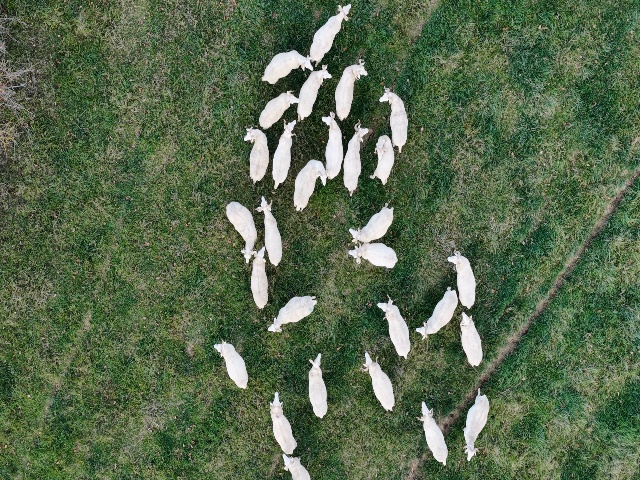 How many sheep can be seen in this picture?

29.